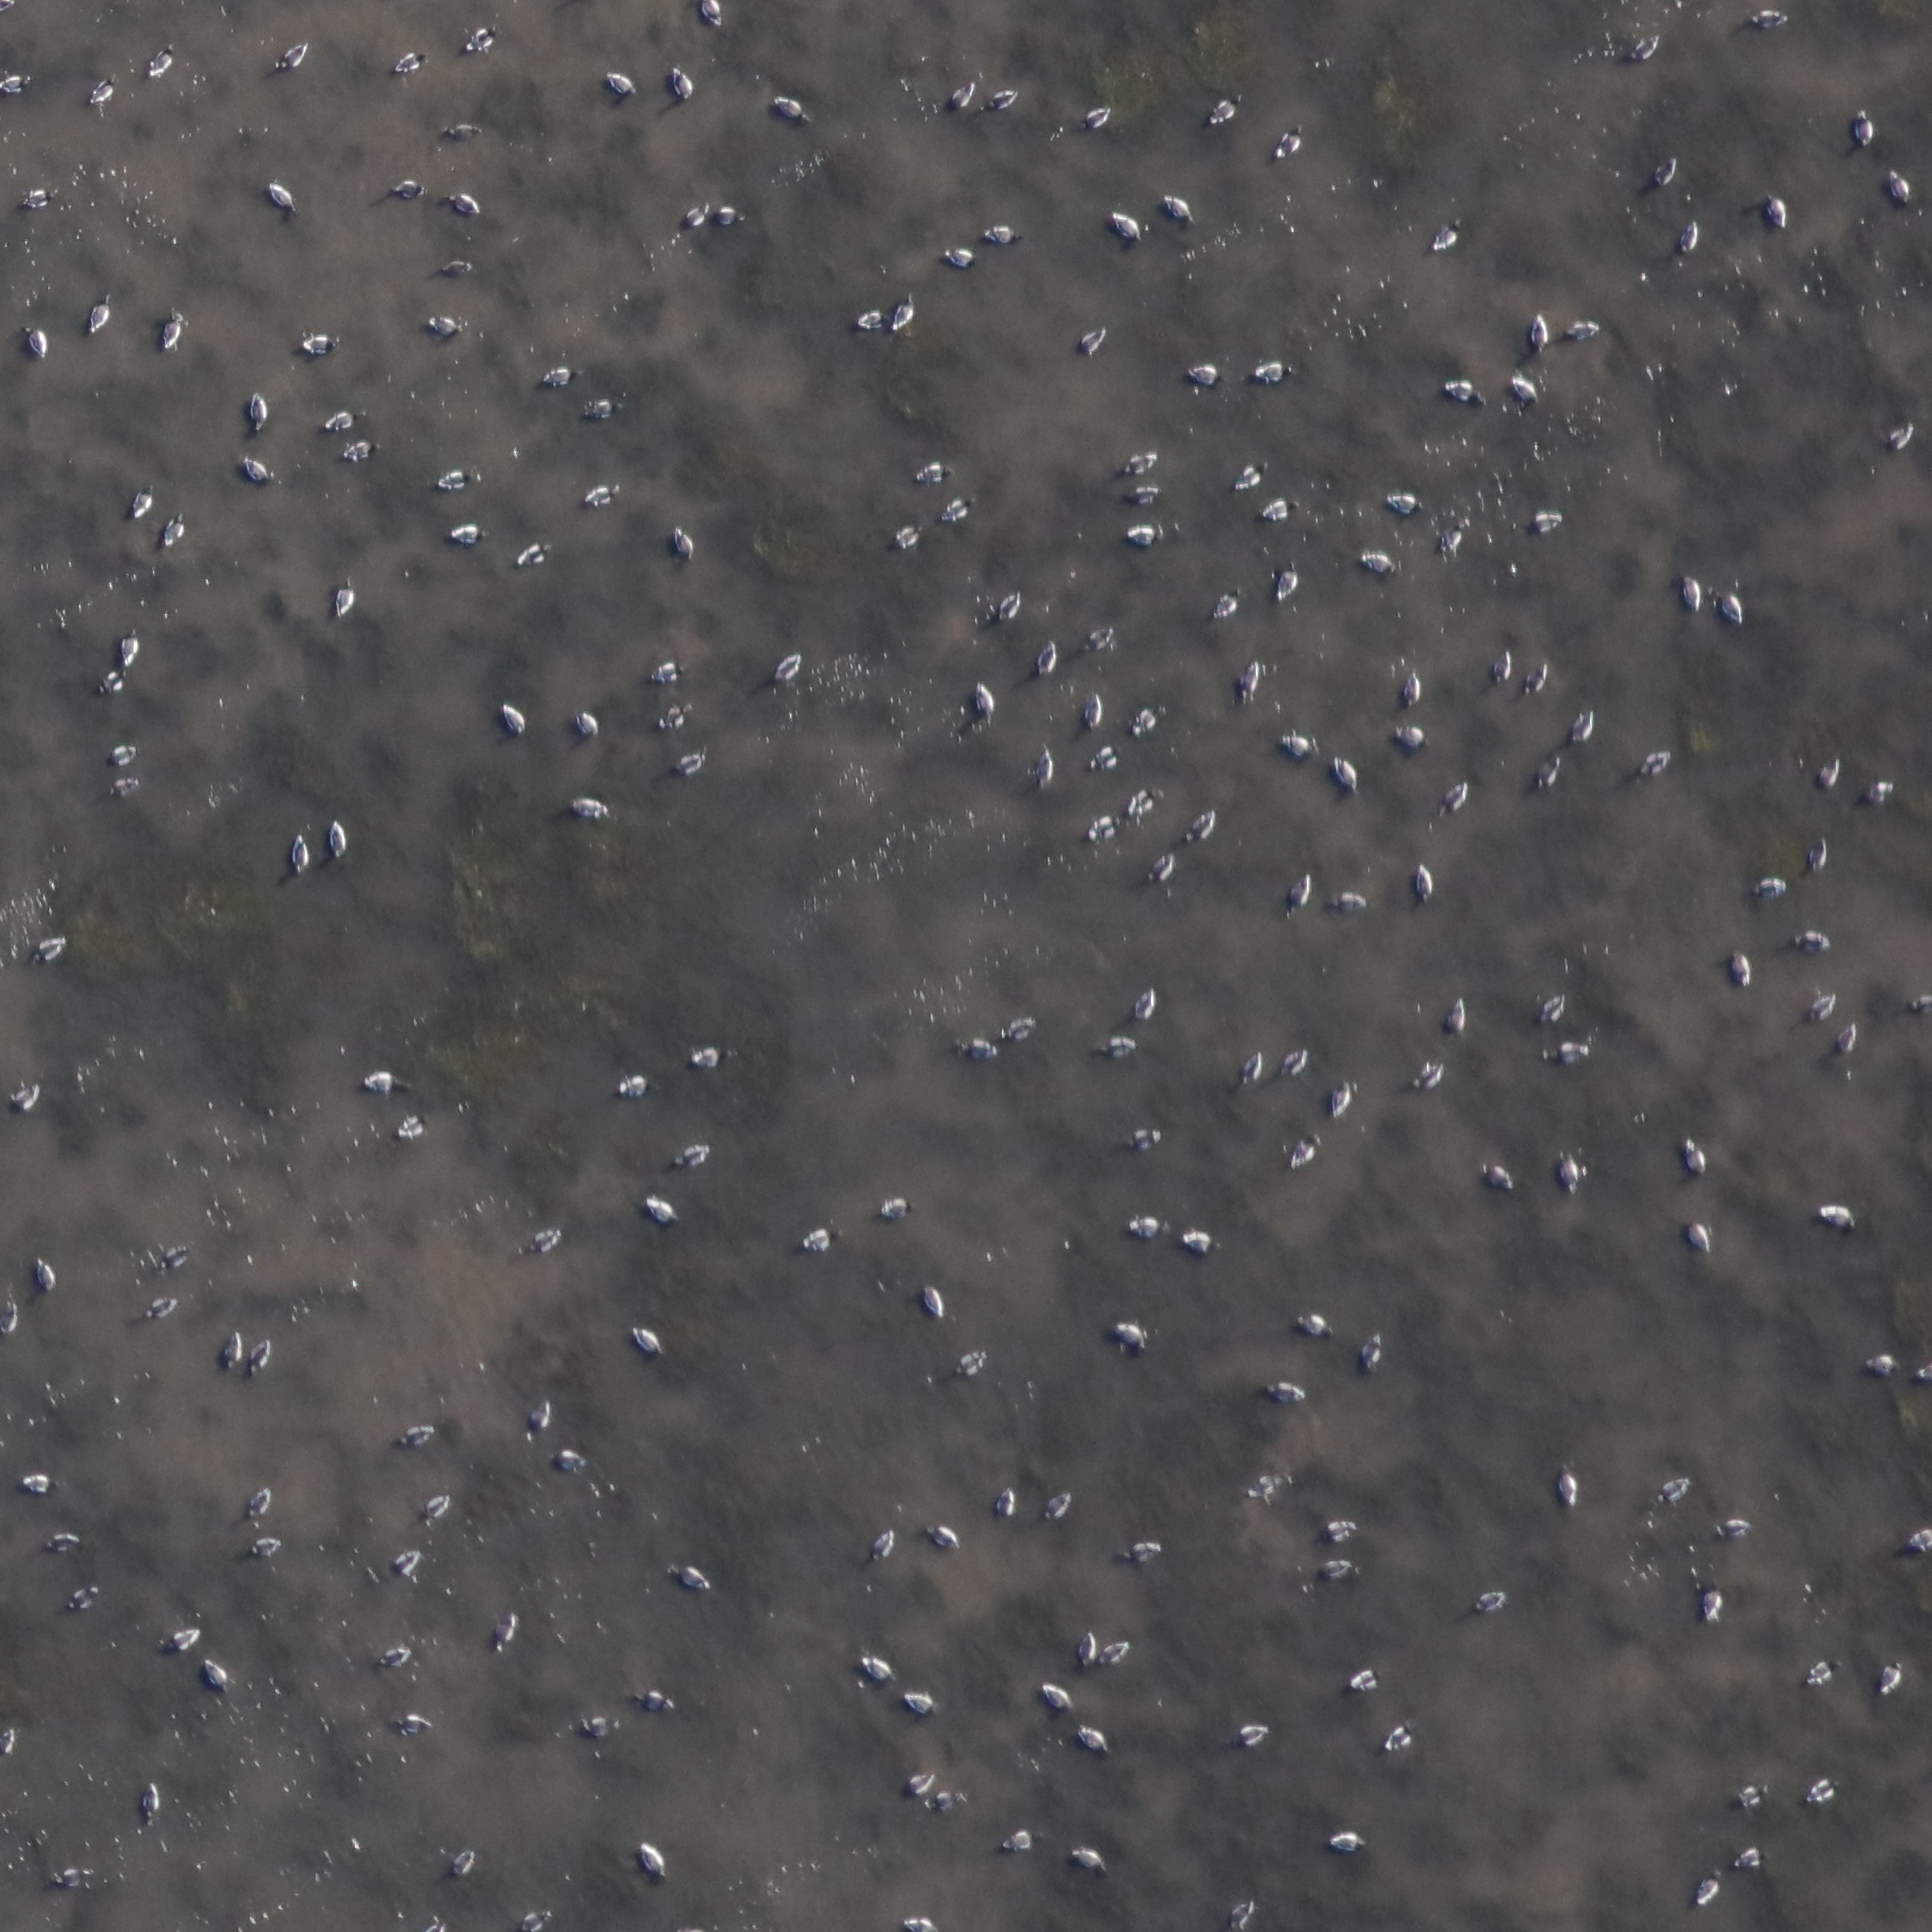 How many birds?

233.